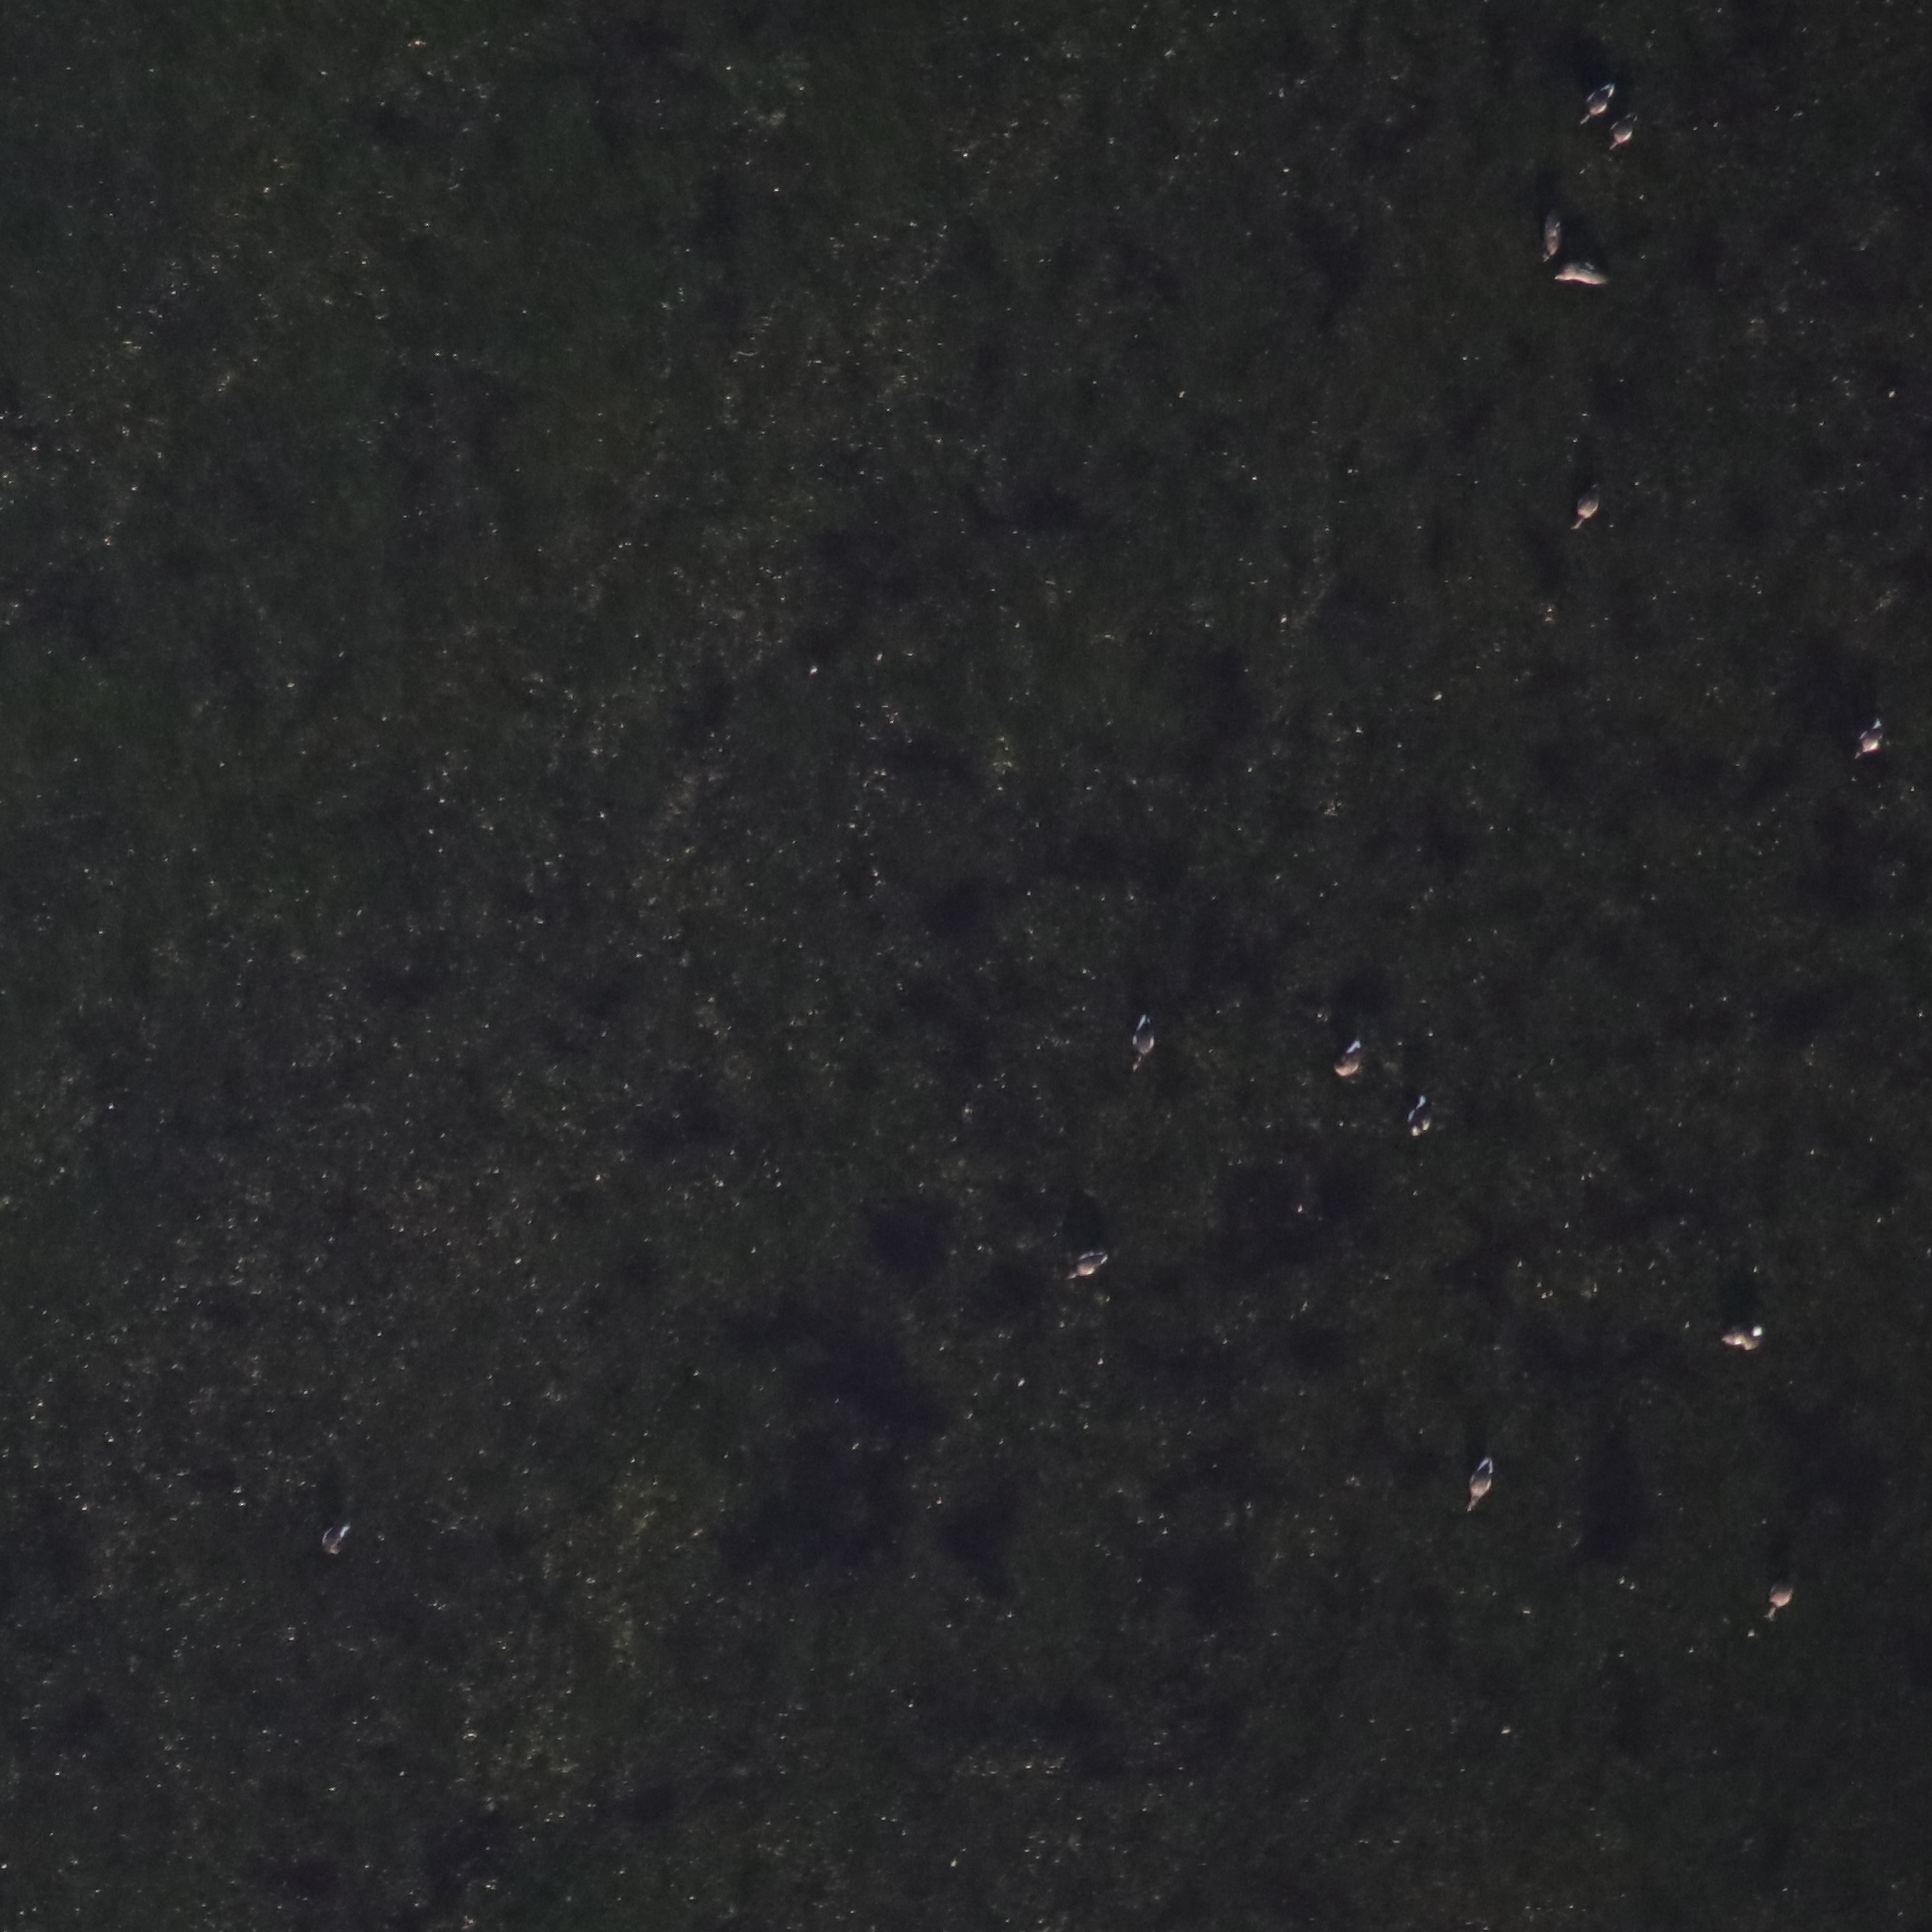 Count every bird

12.